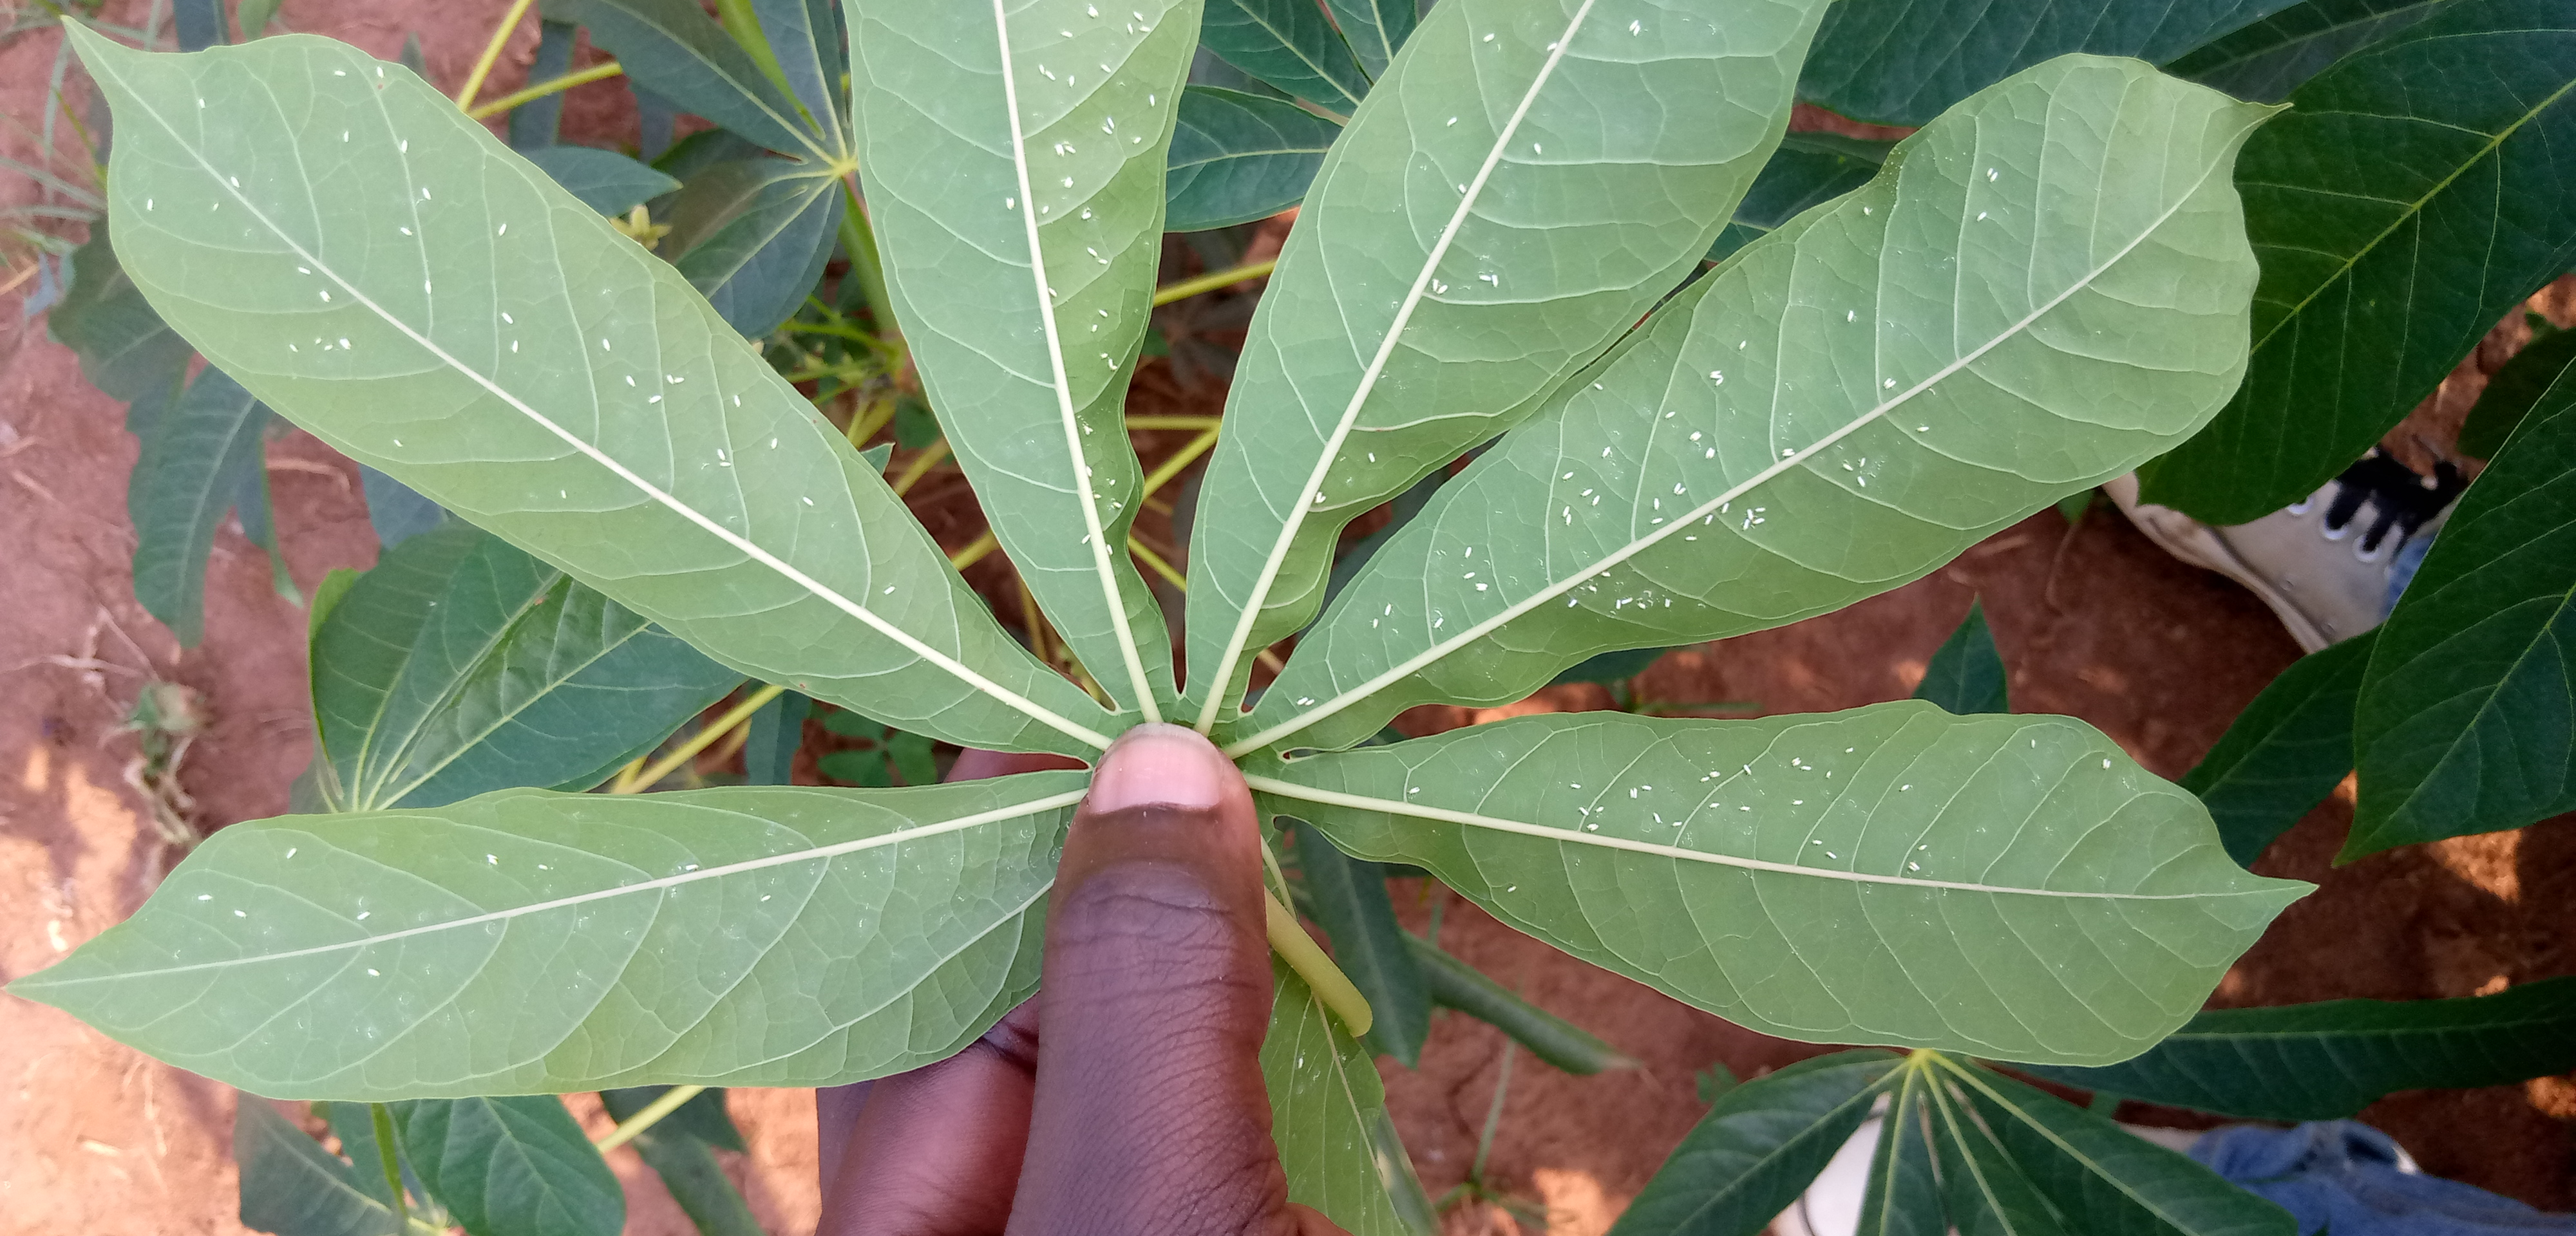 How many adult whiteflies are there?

162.